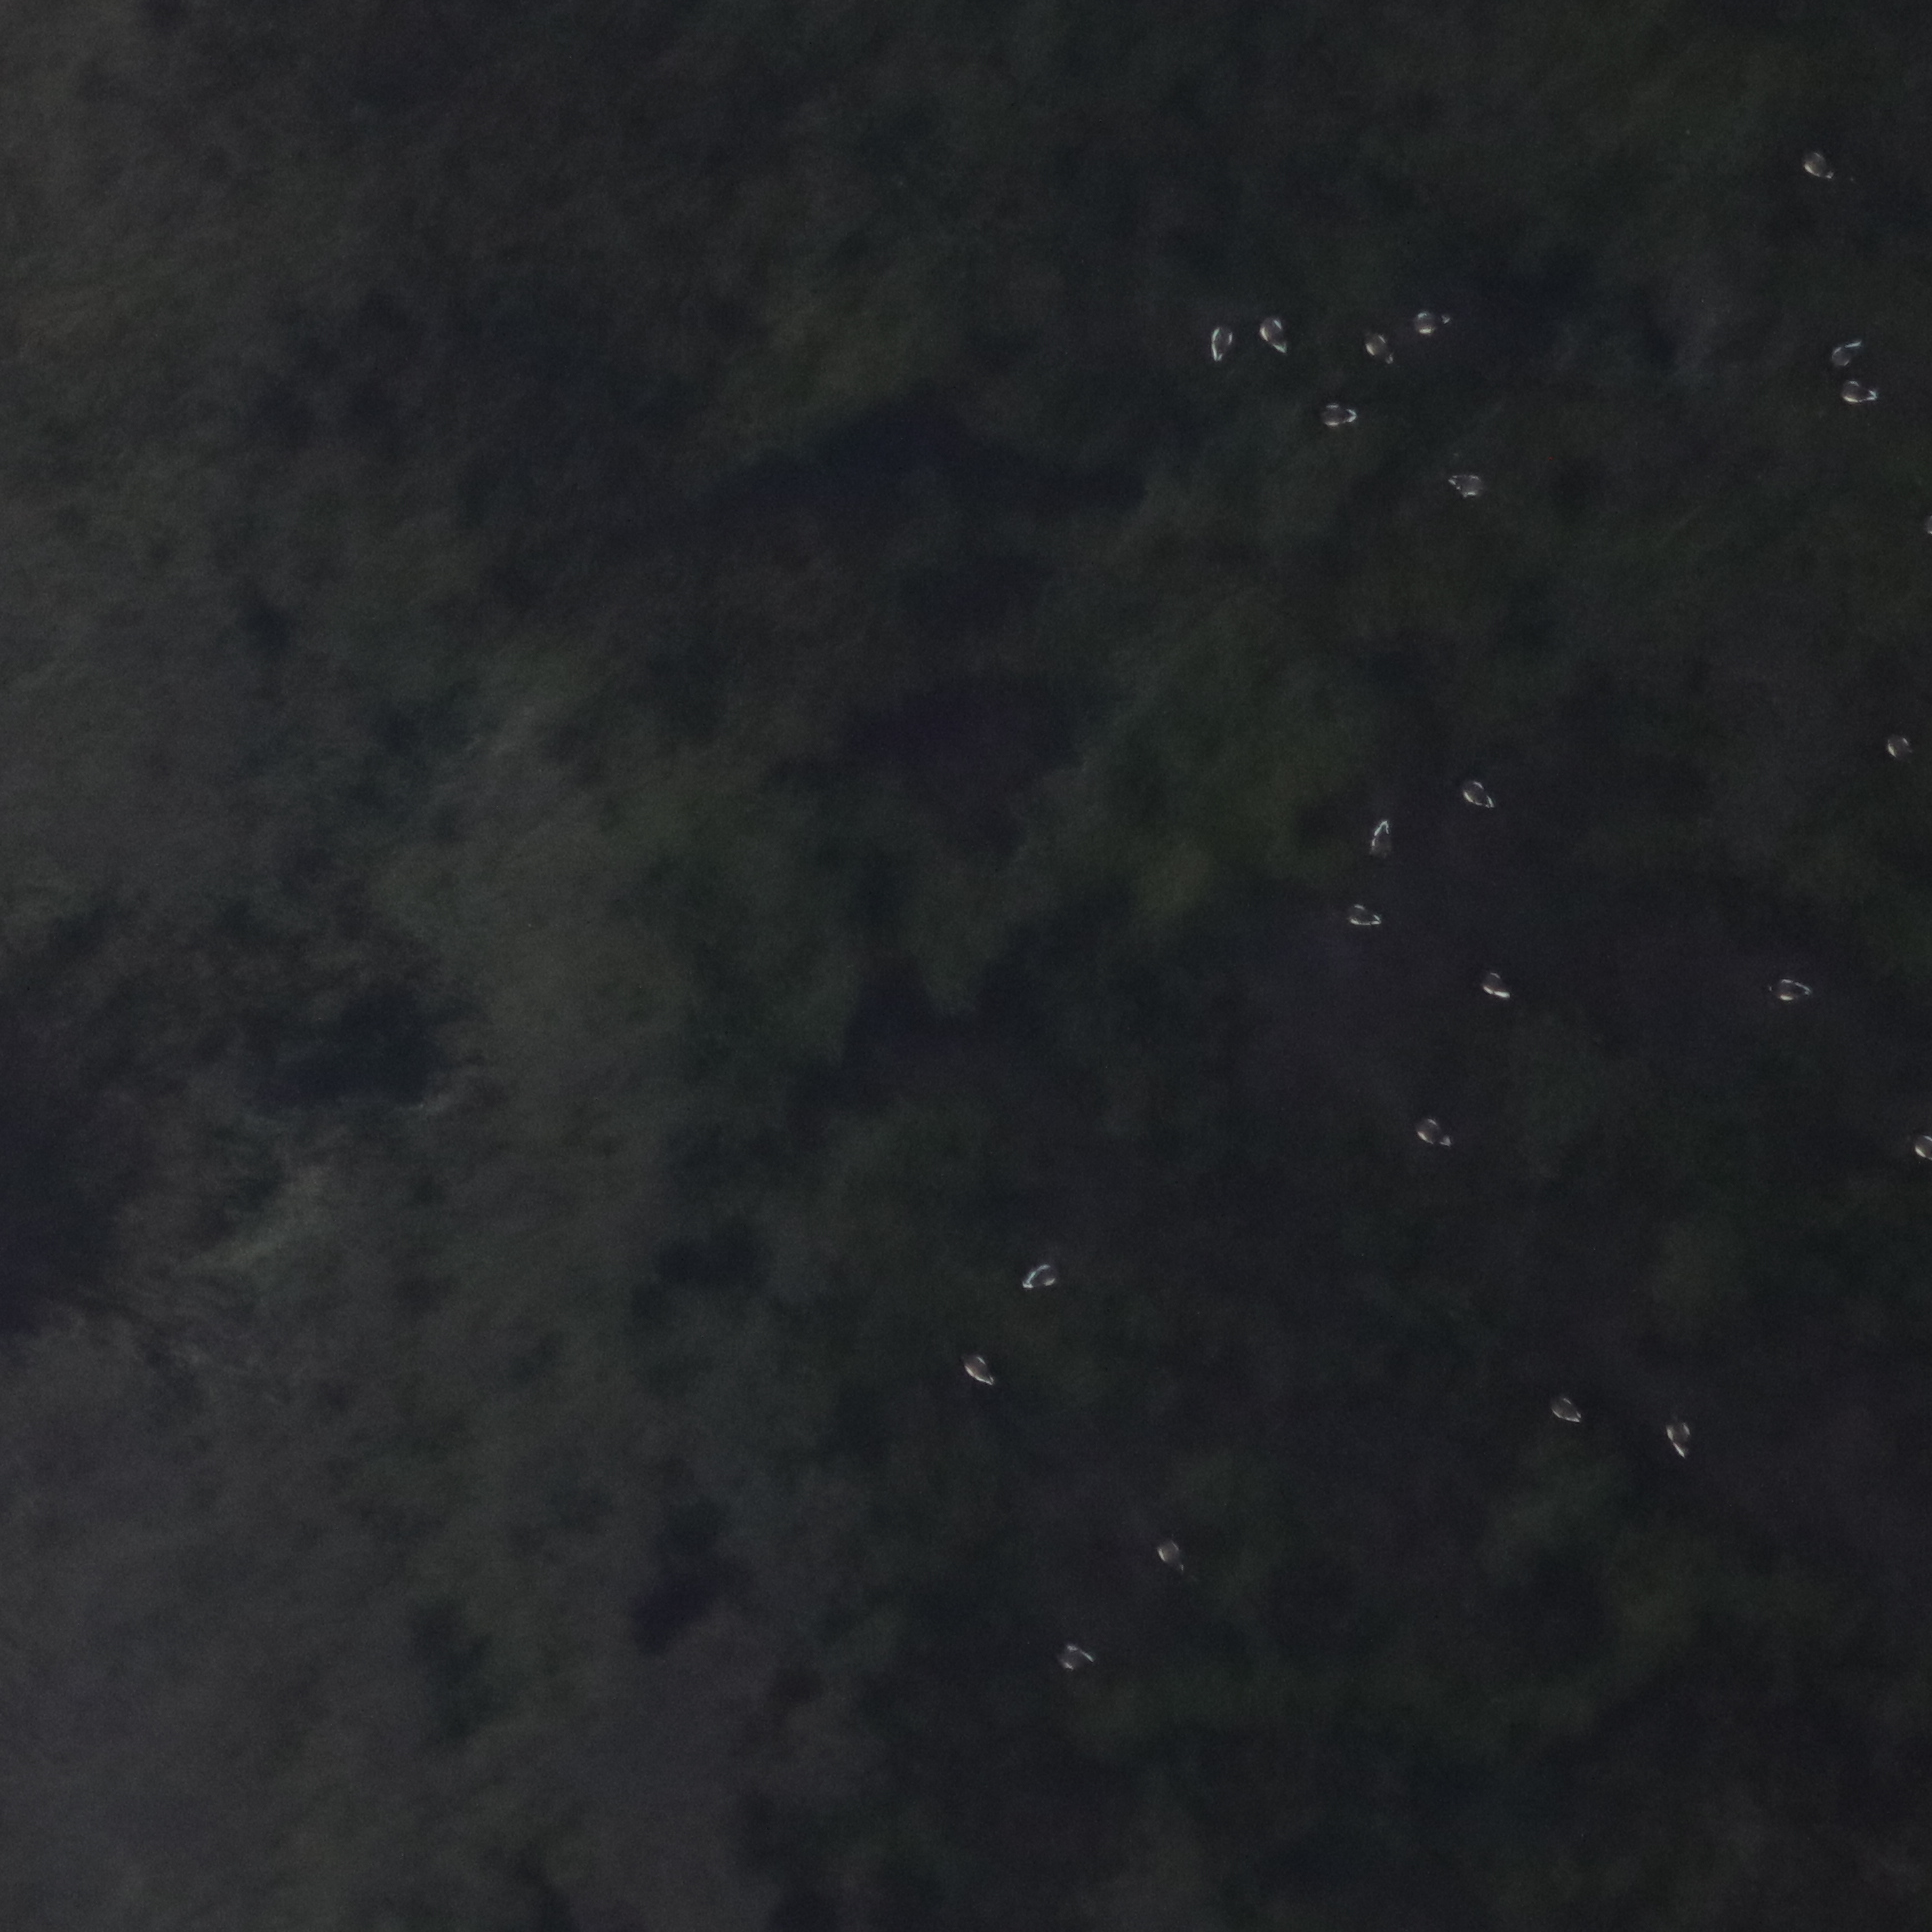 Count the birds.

23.